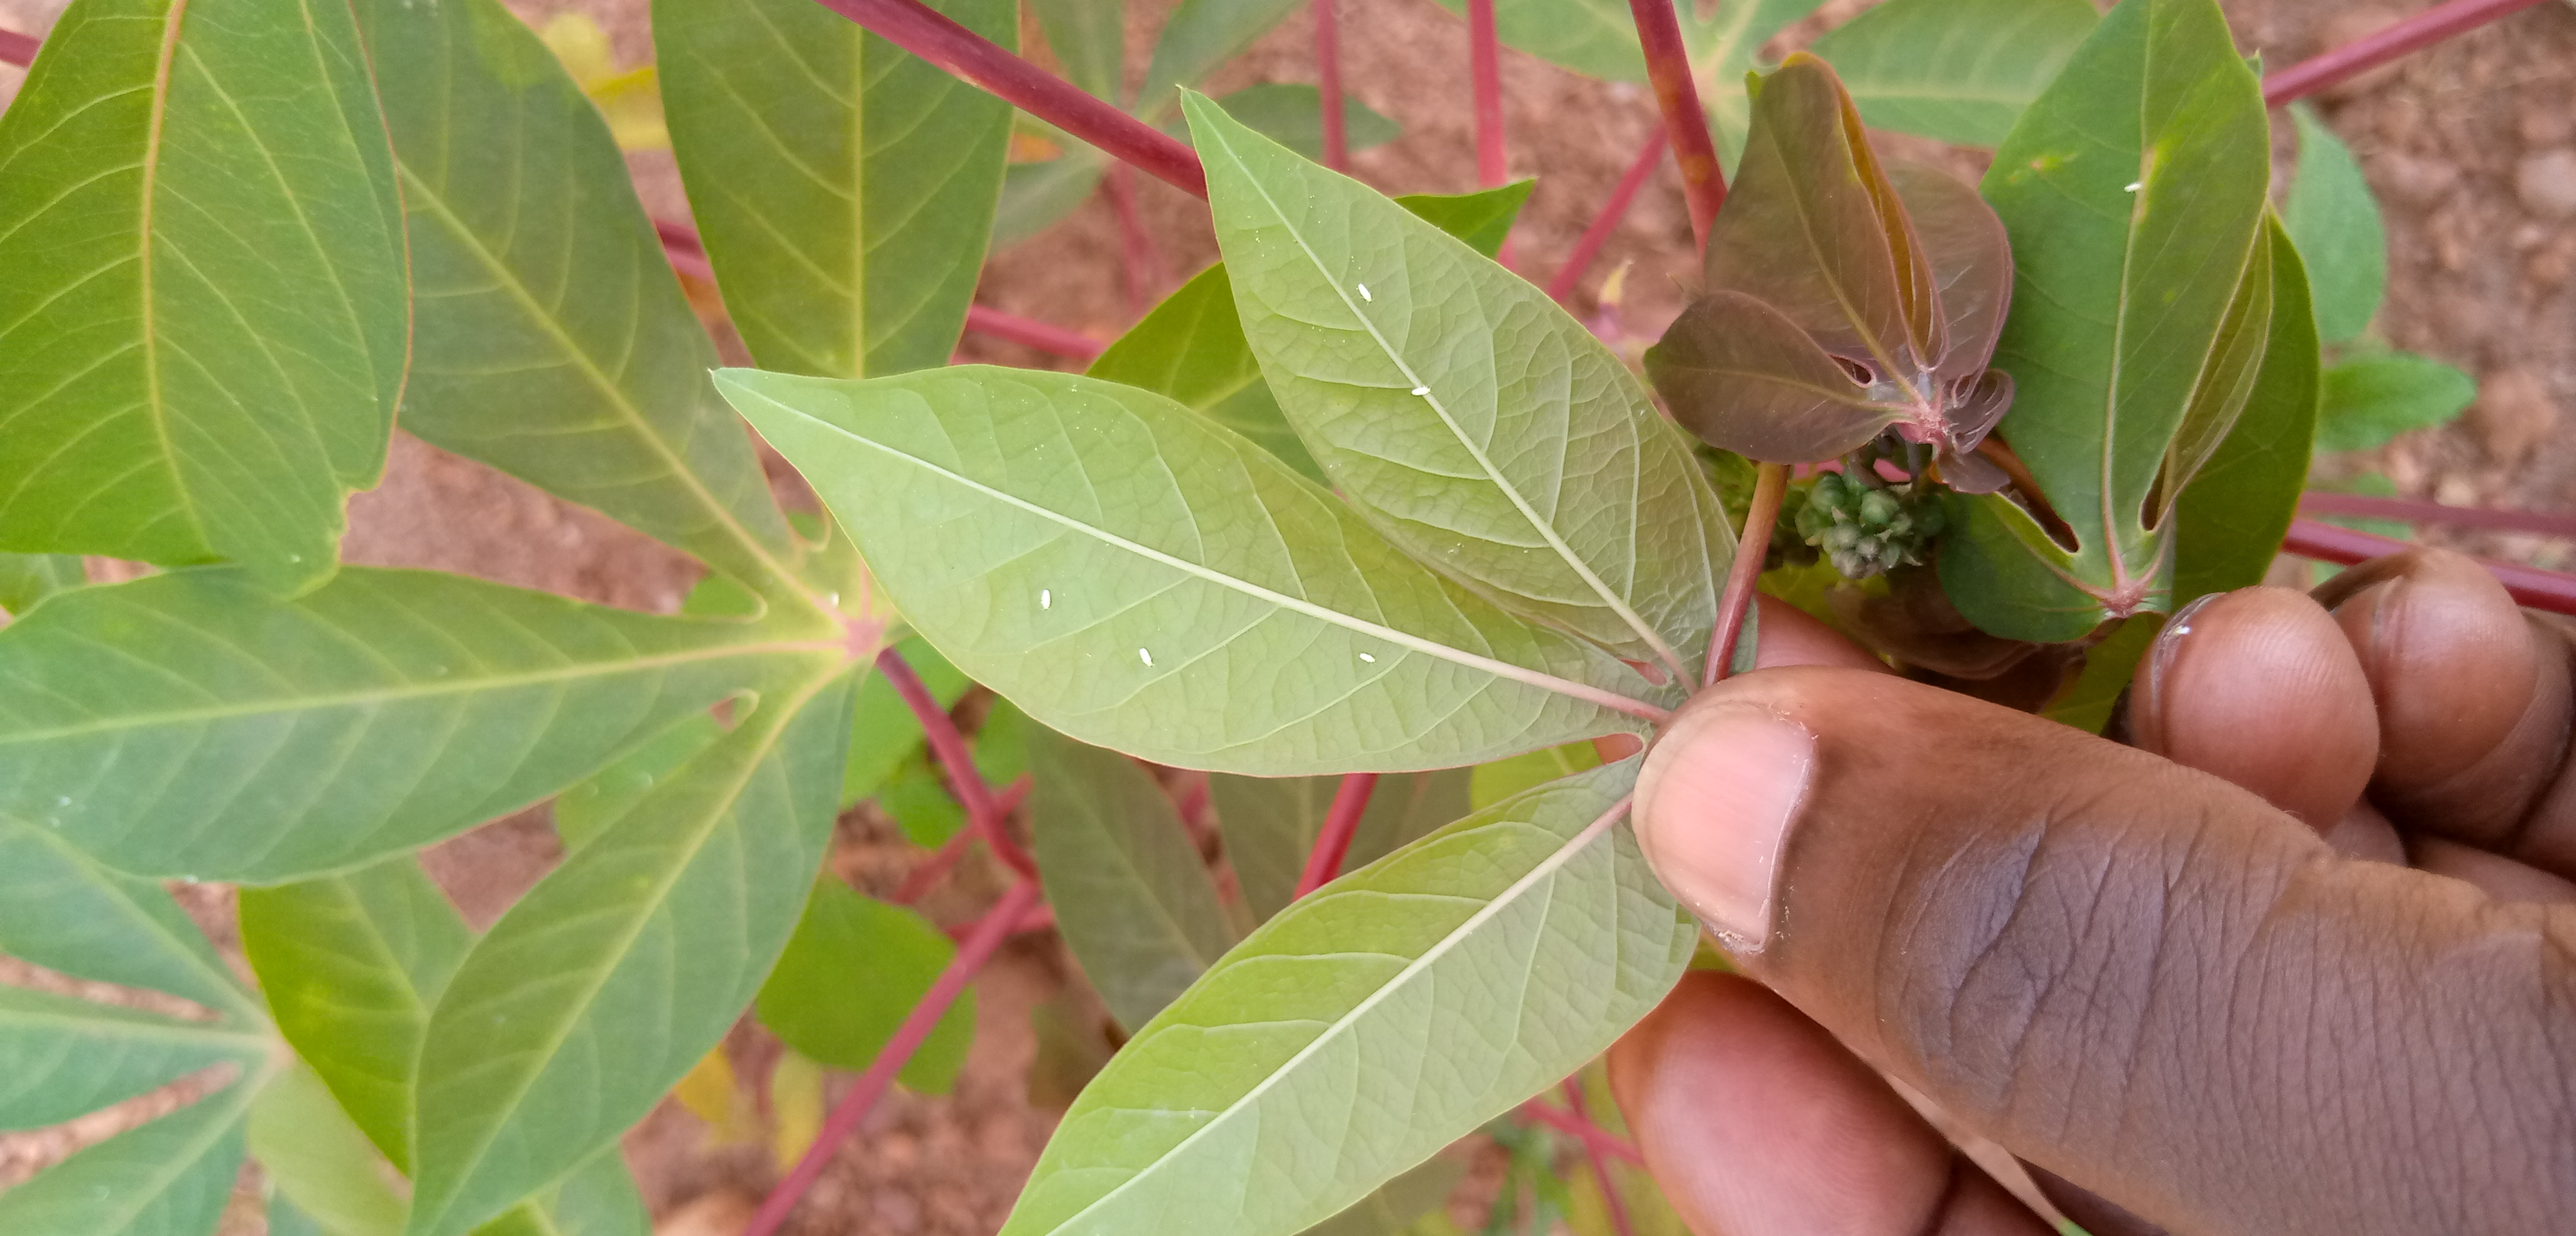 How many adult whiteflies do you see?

6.